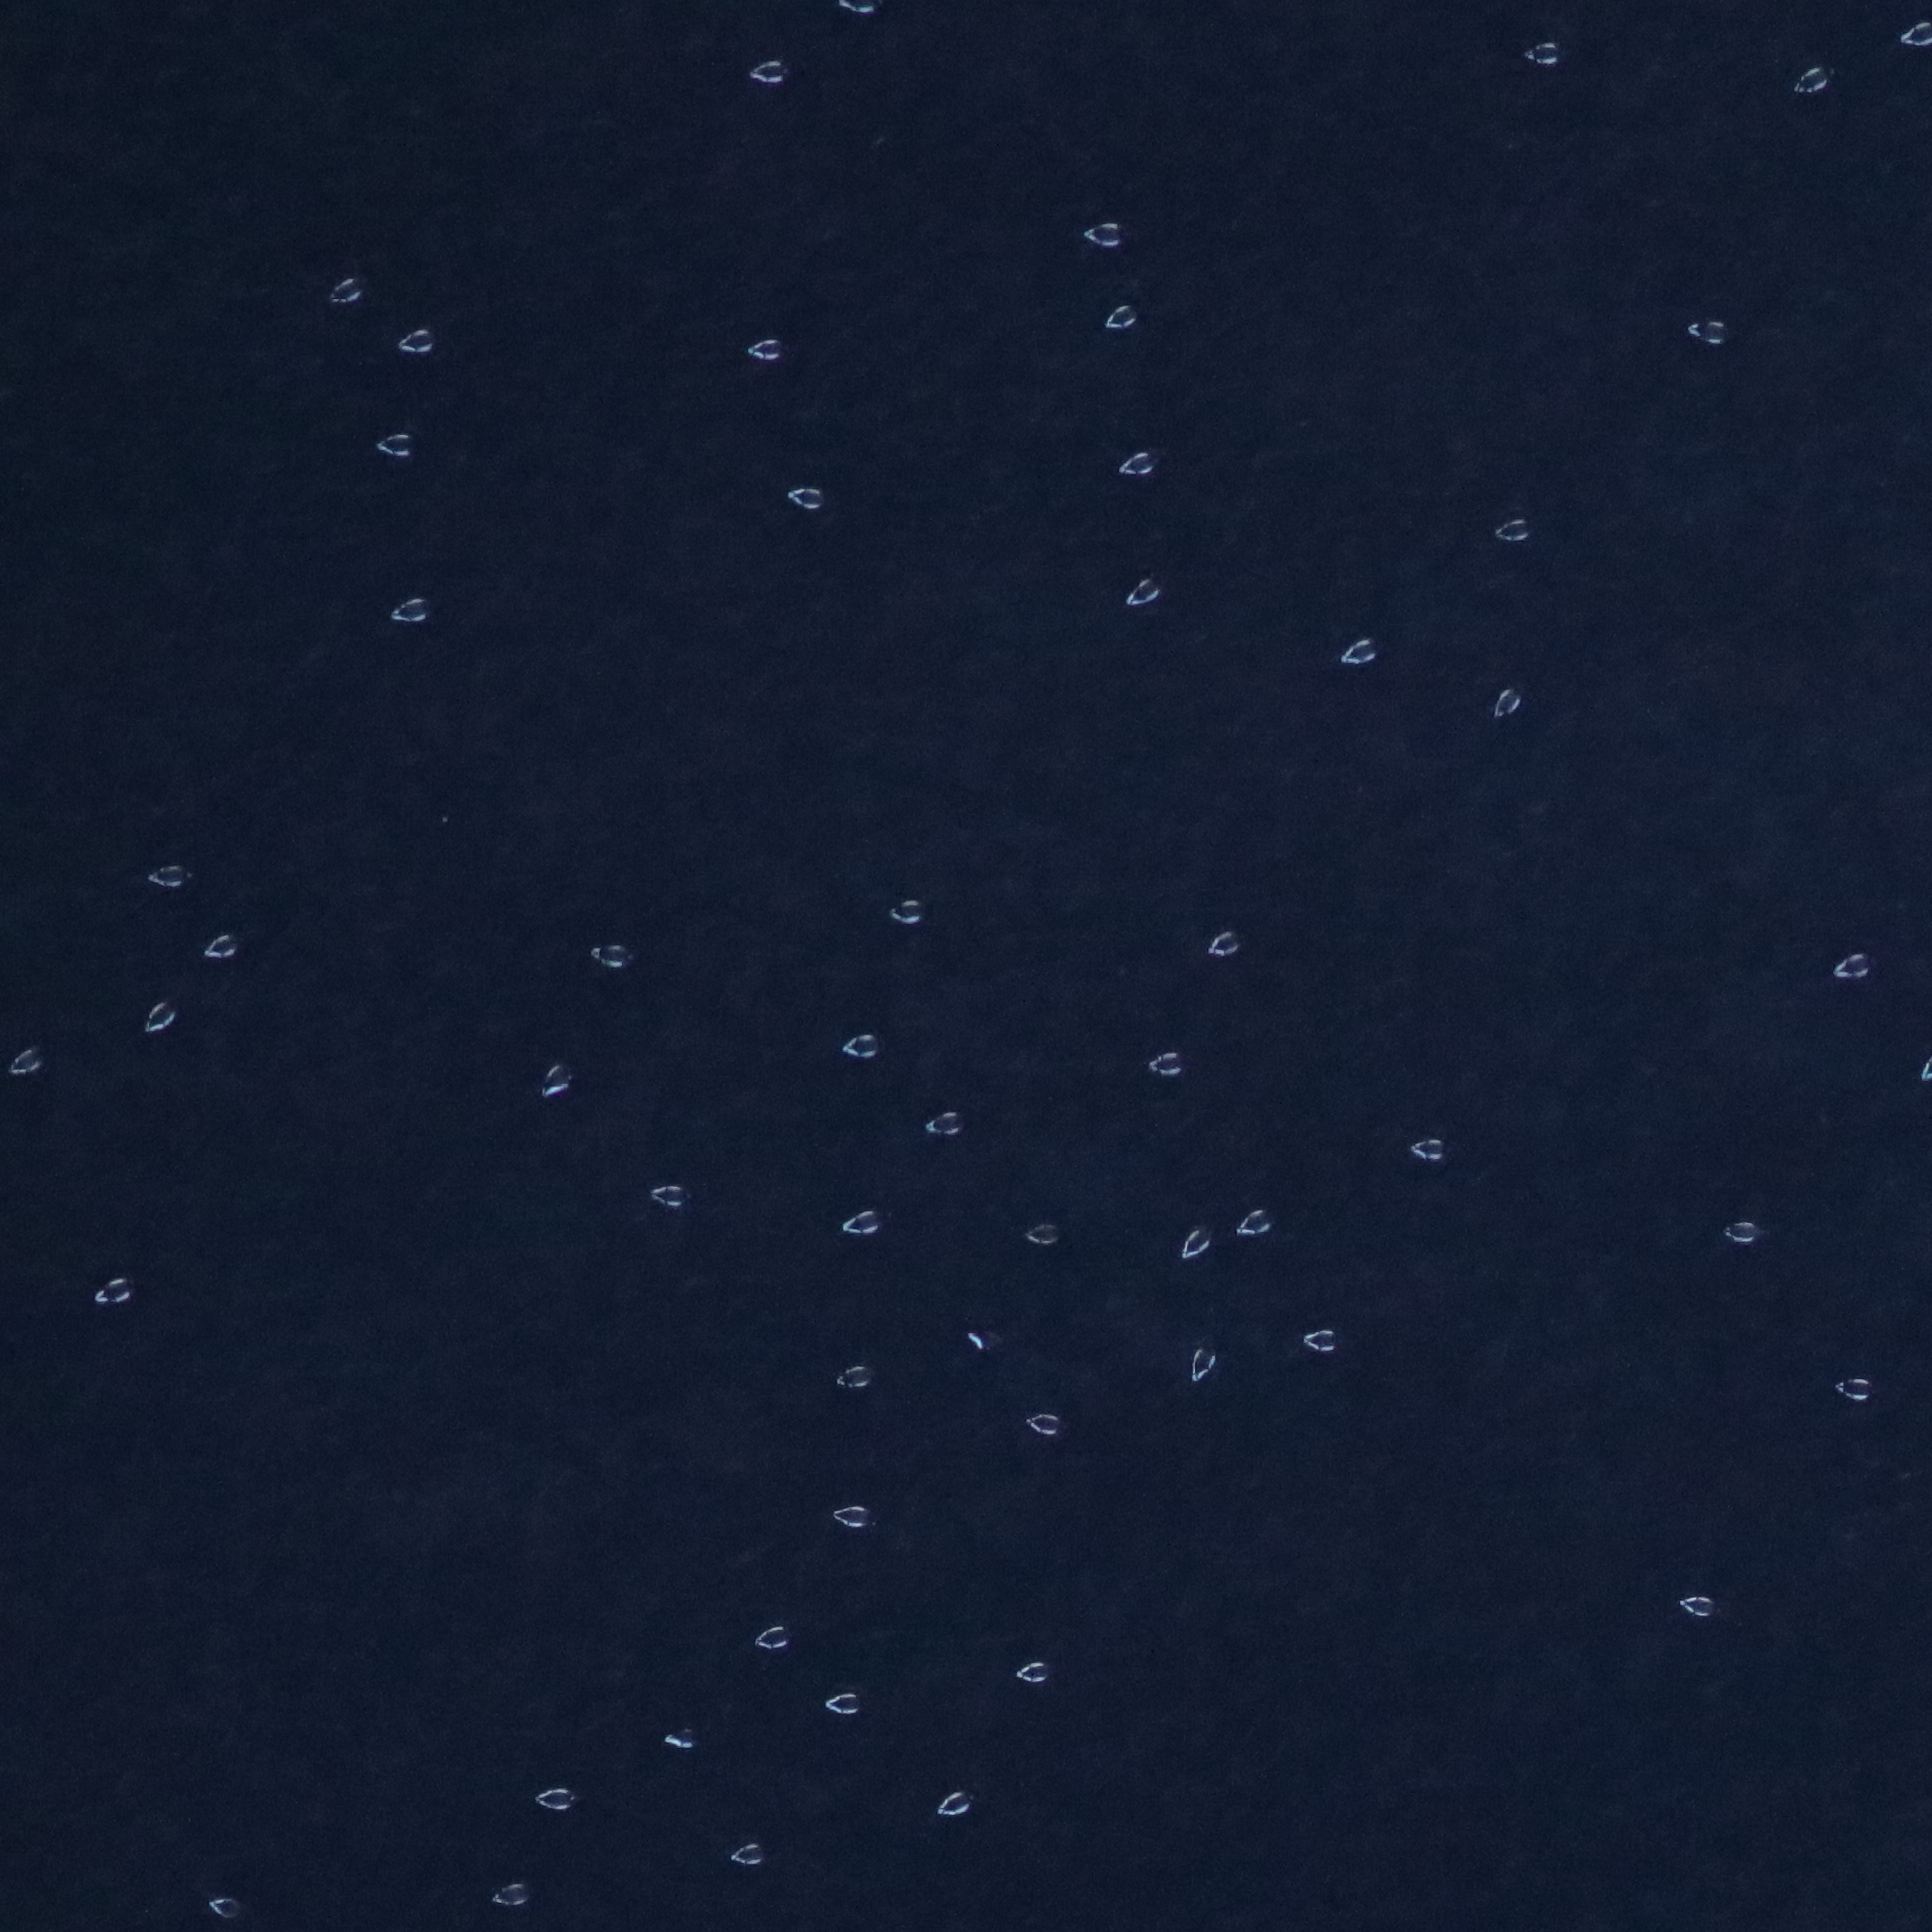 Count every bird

56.